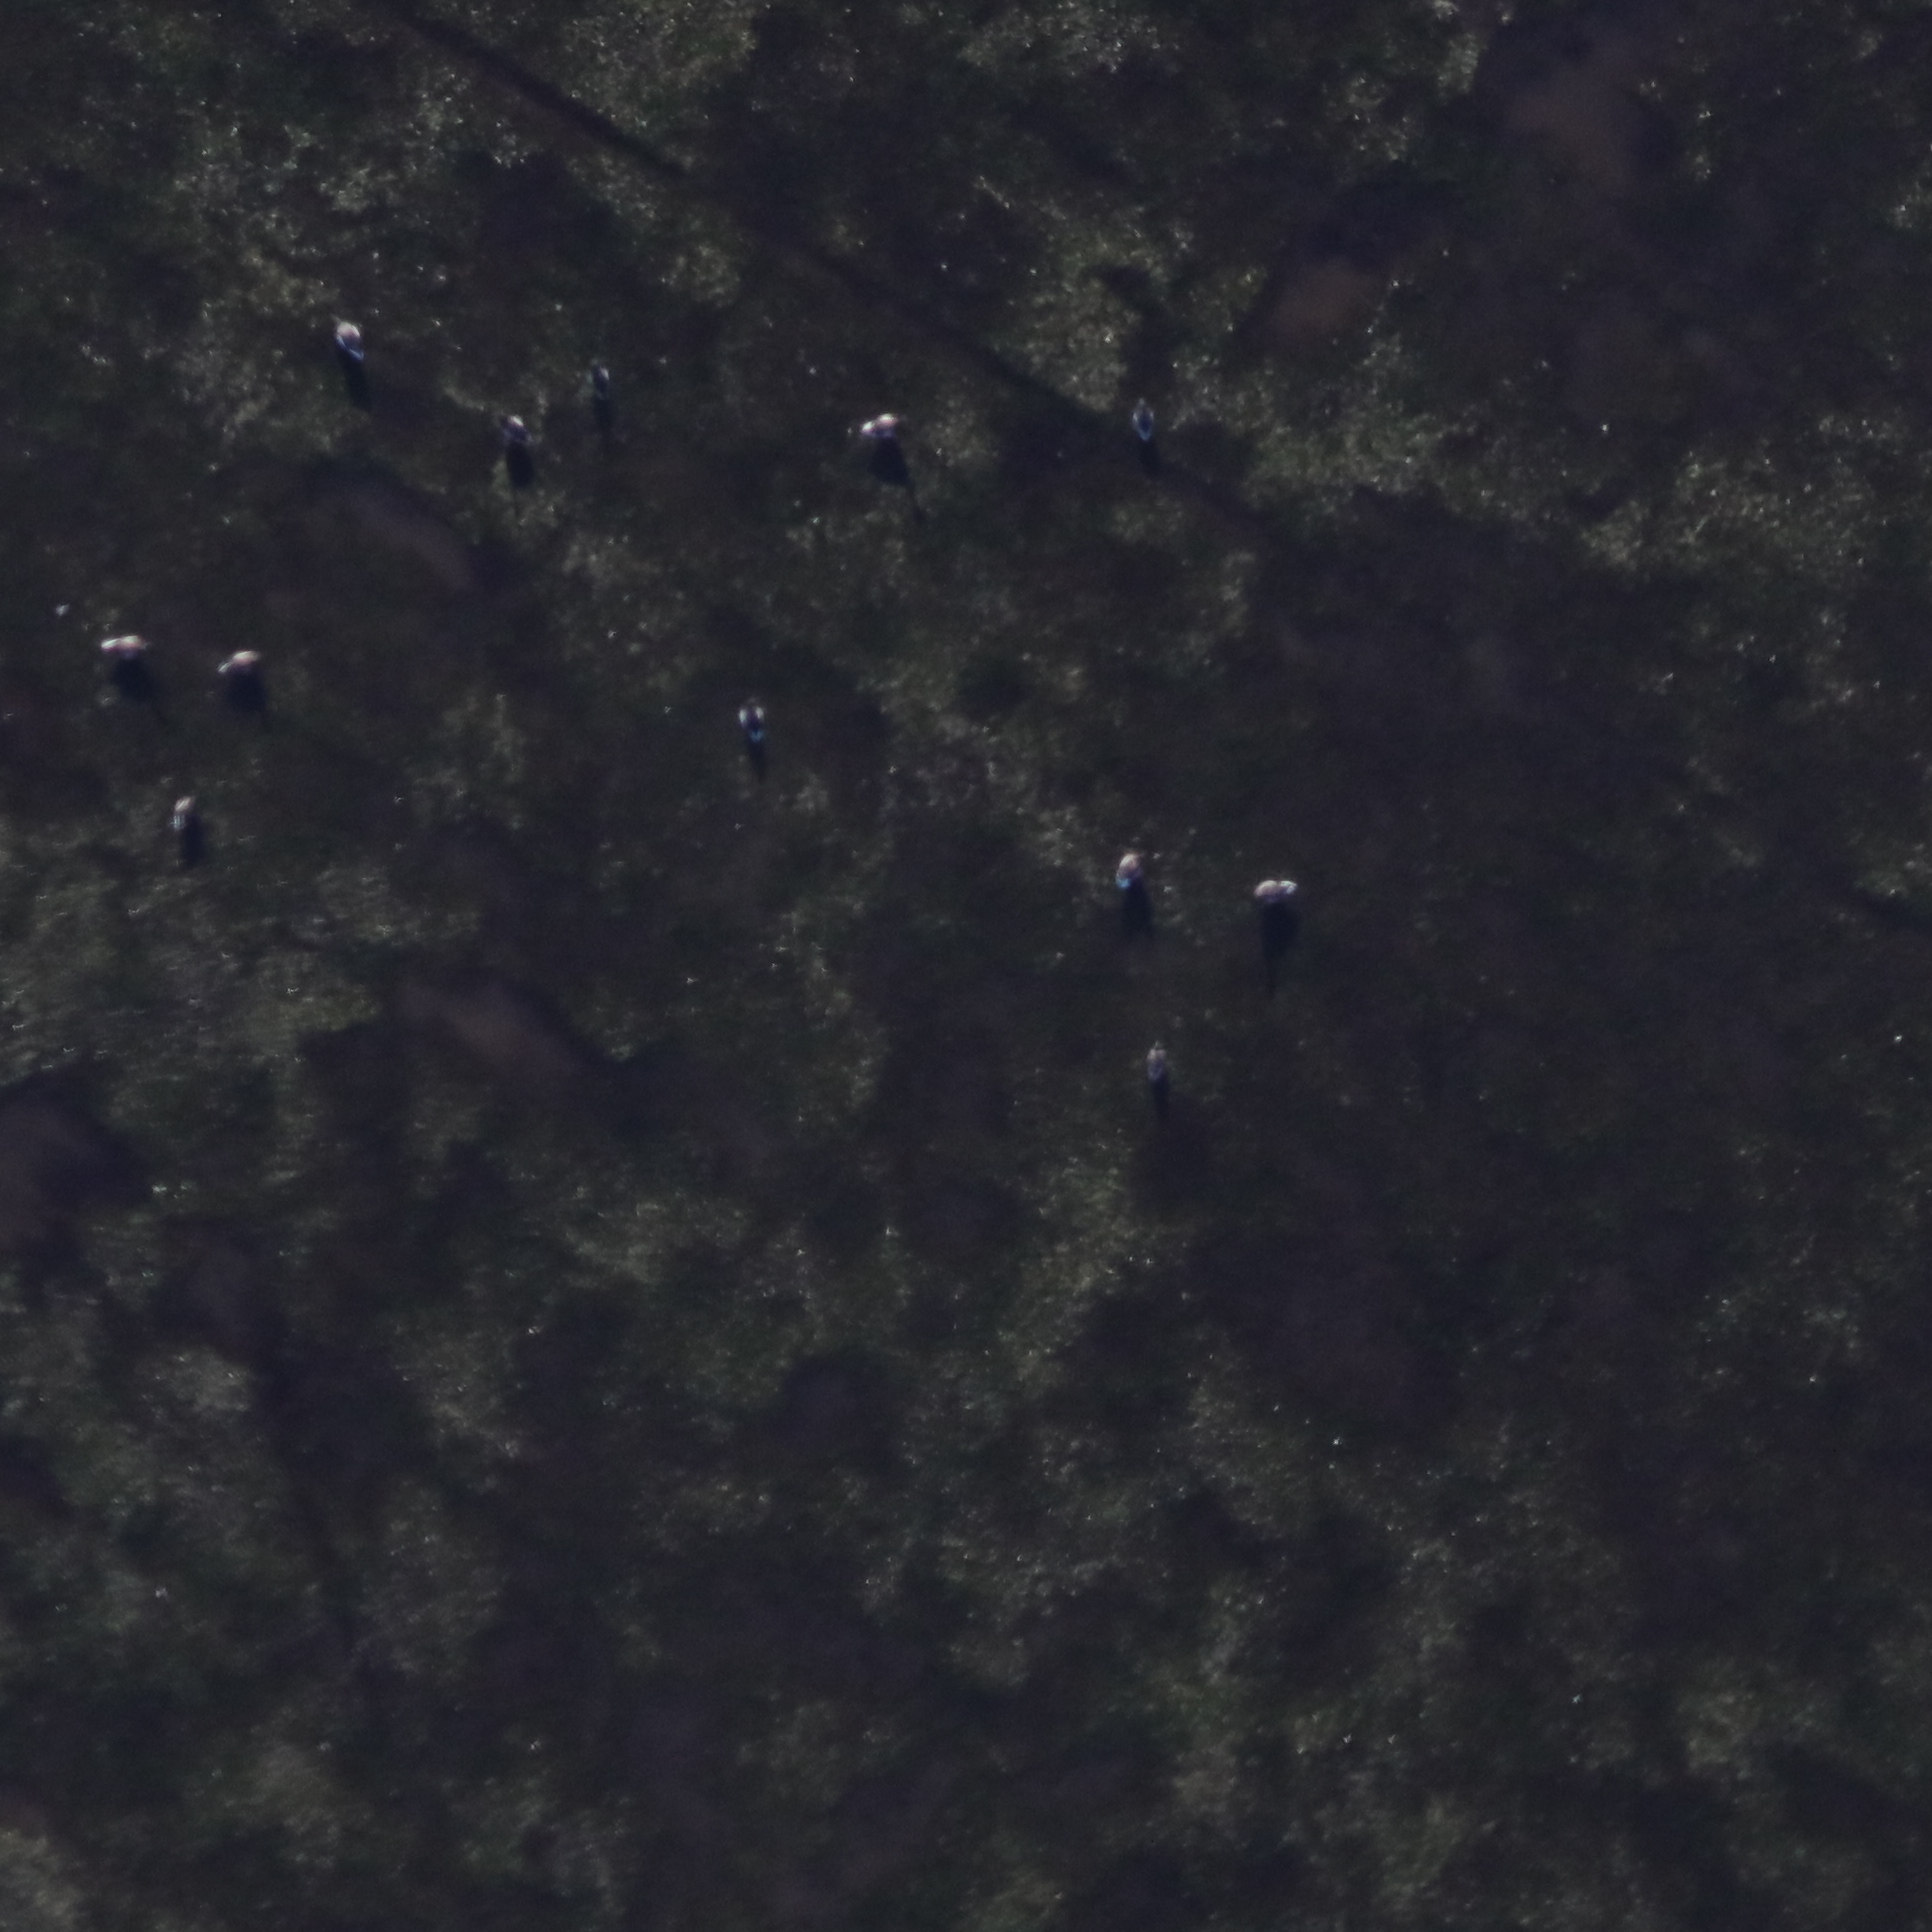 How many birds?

12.